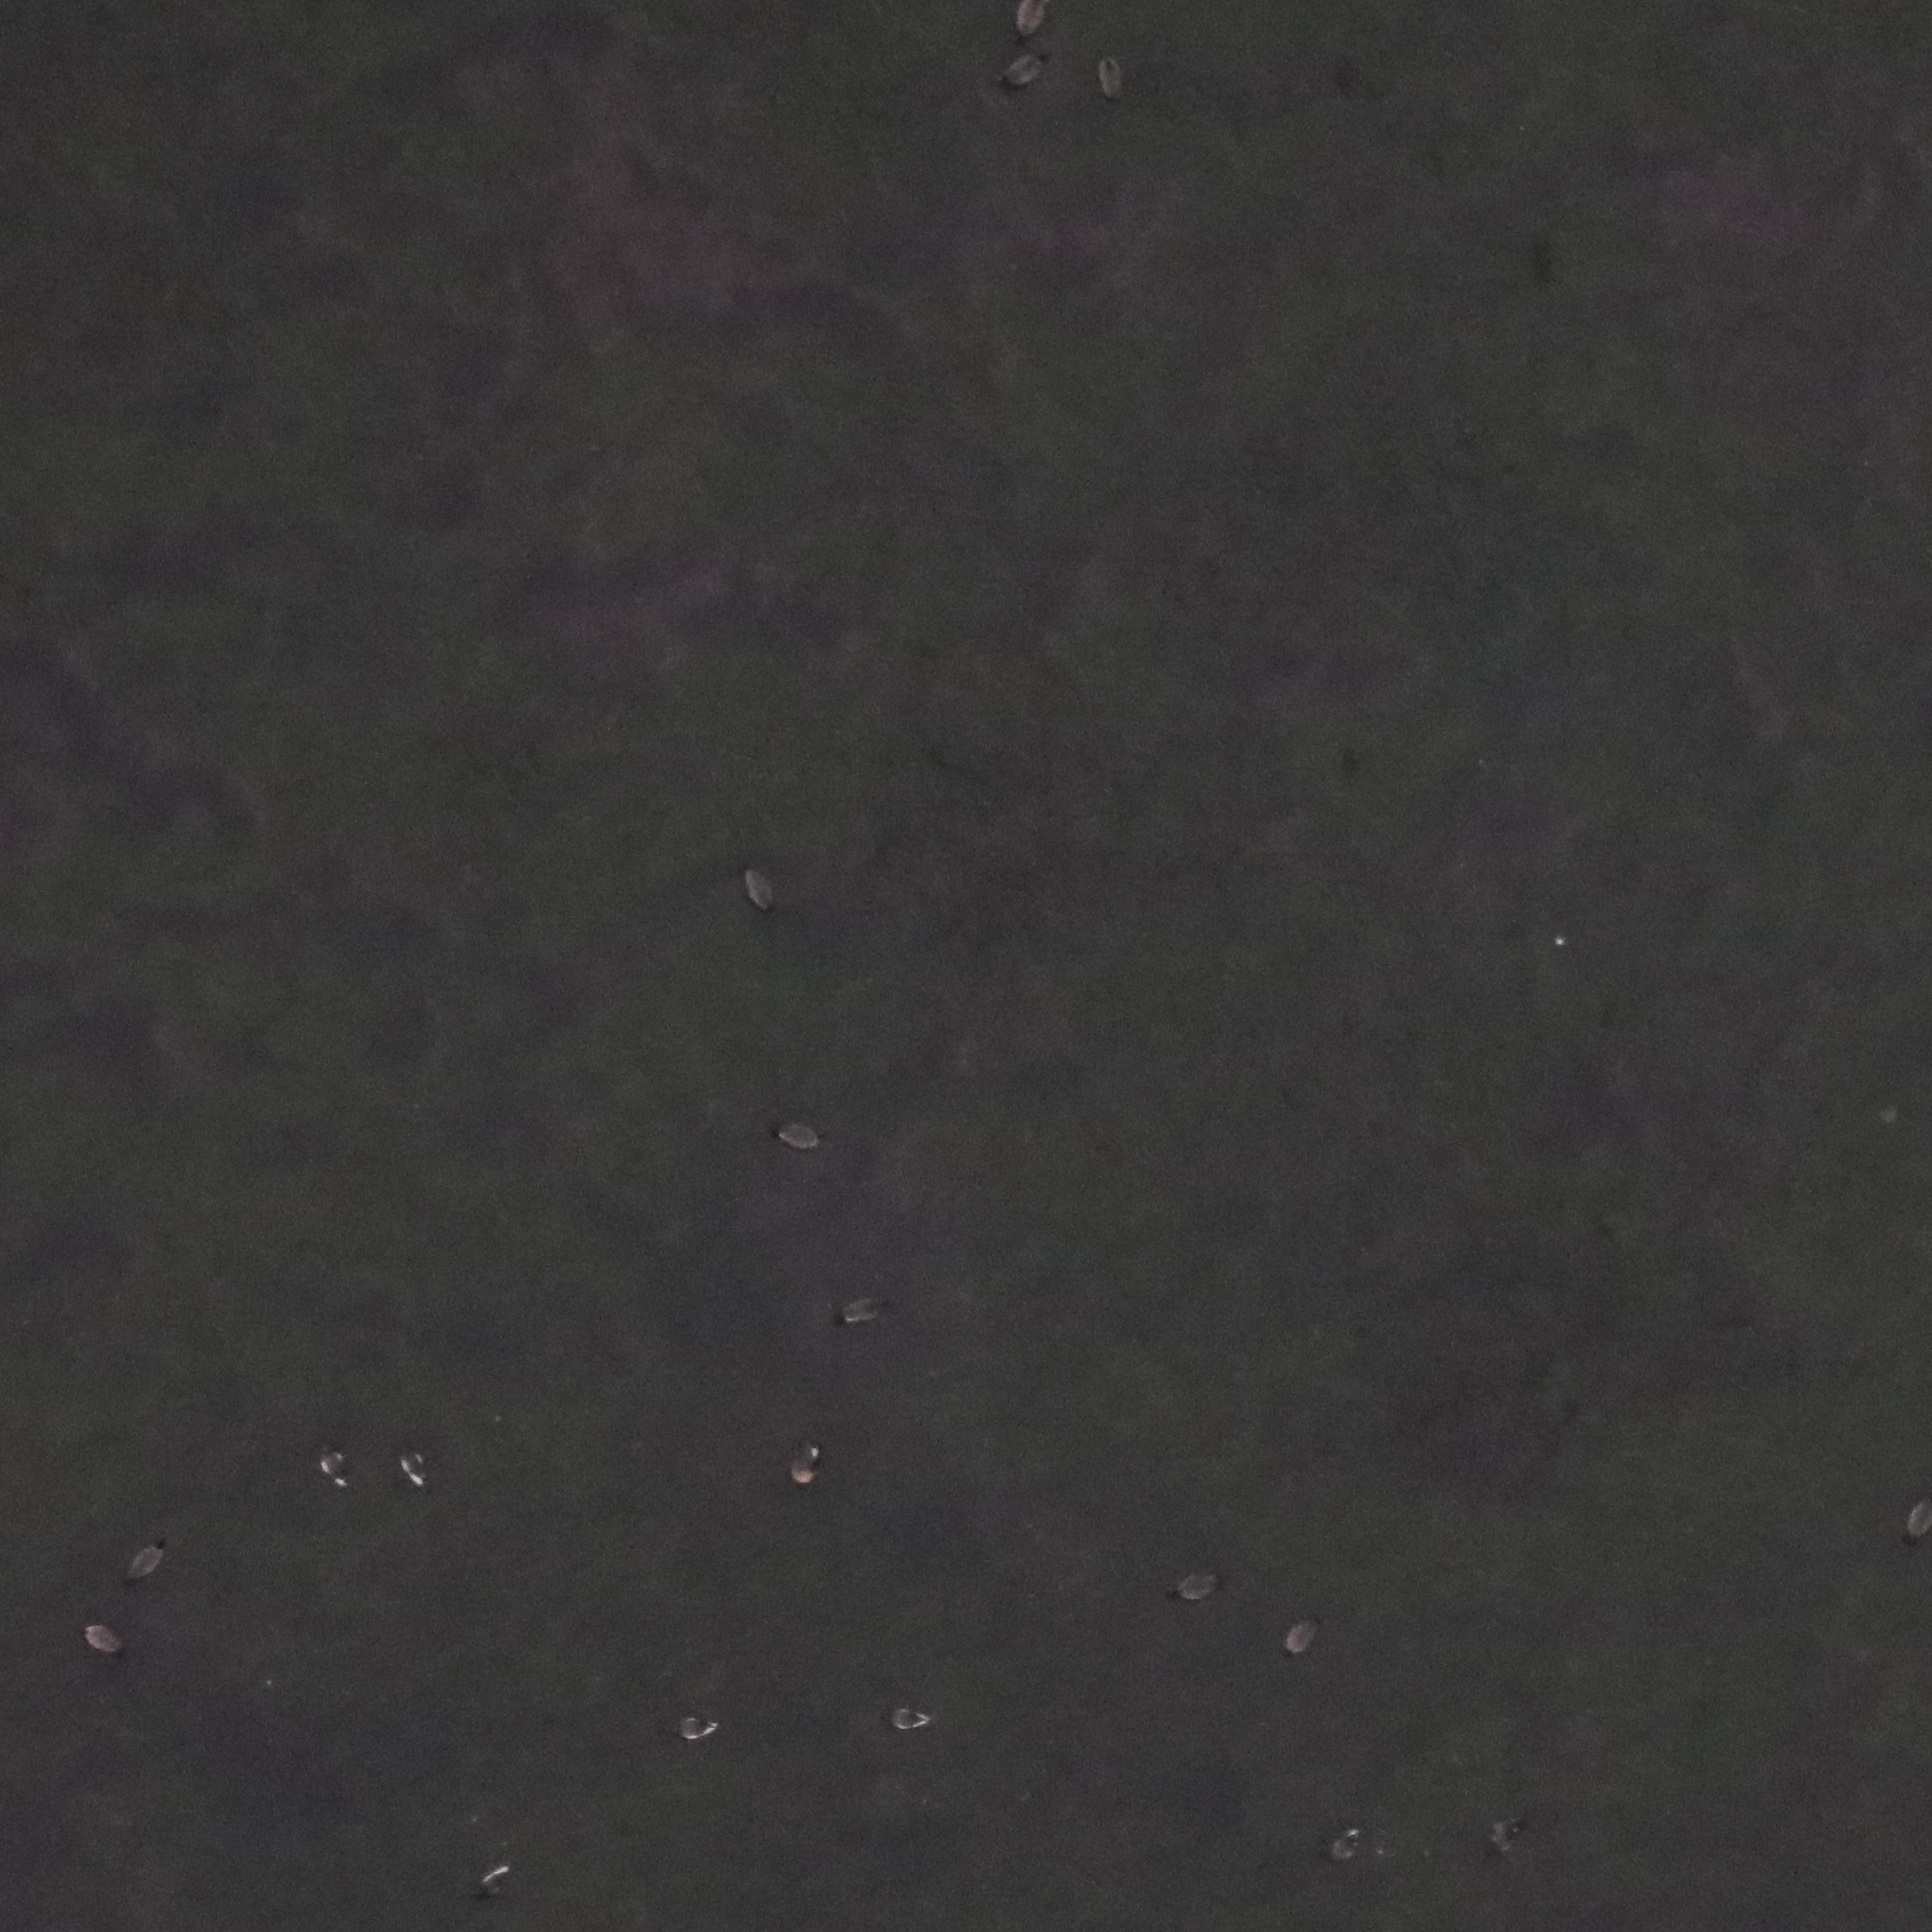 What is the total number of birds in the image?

19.